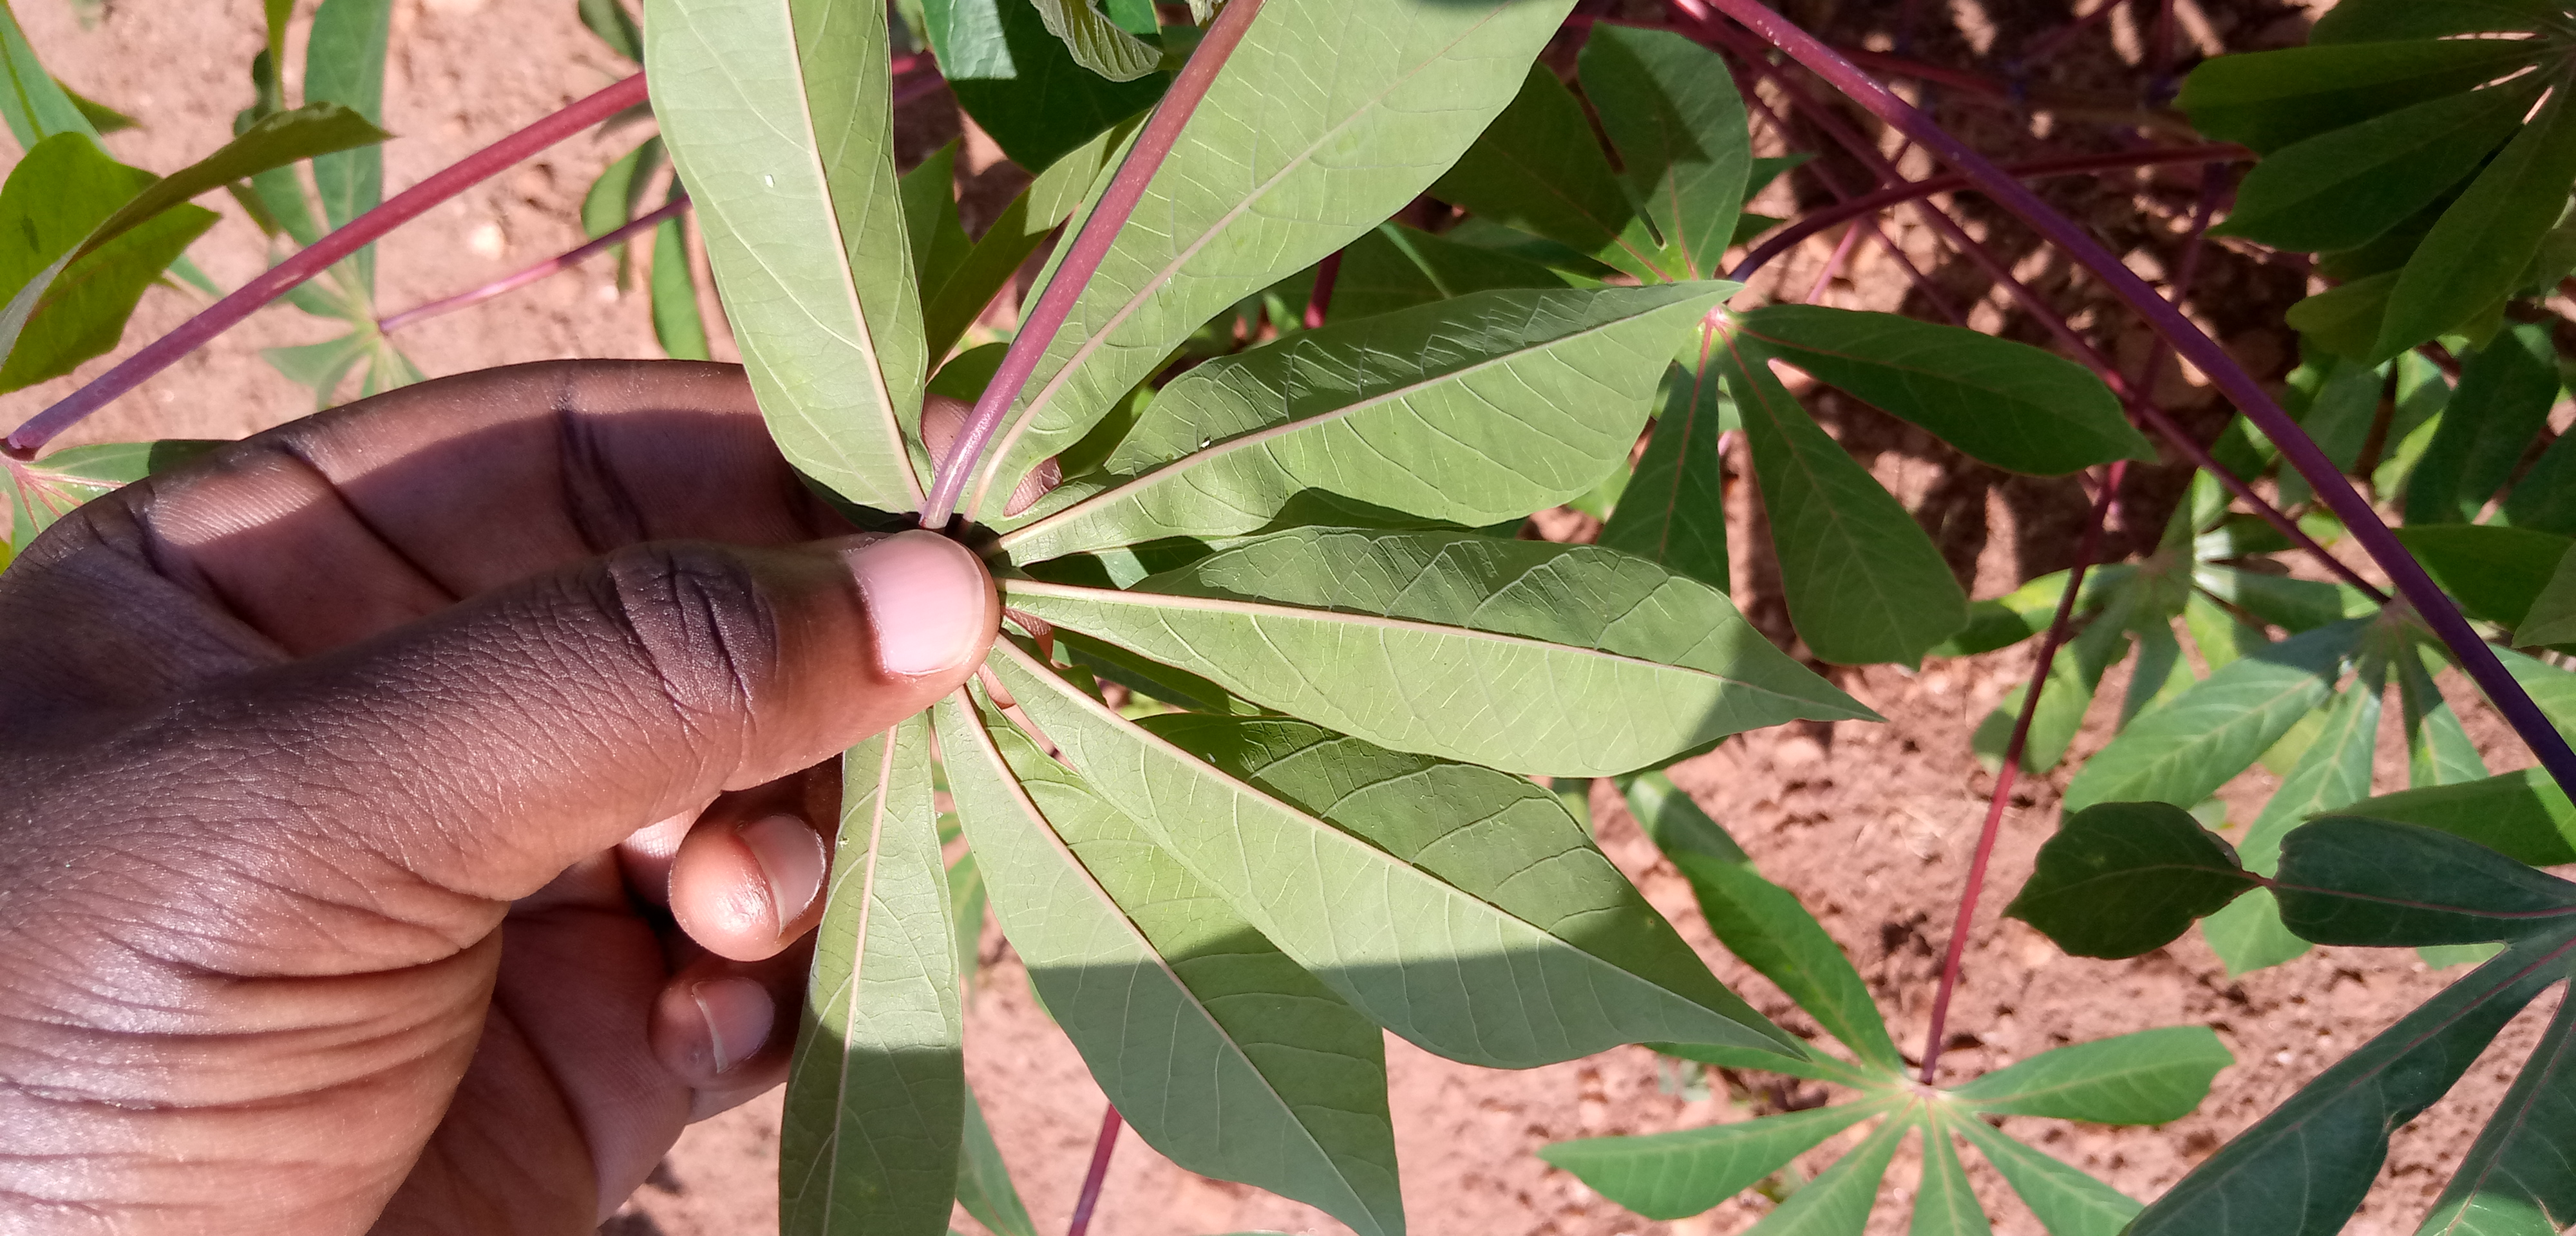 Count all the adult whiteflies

4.